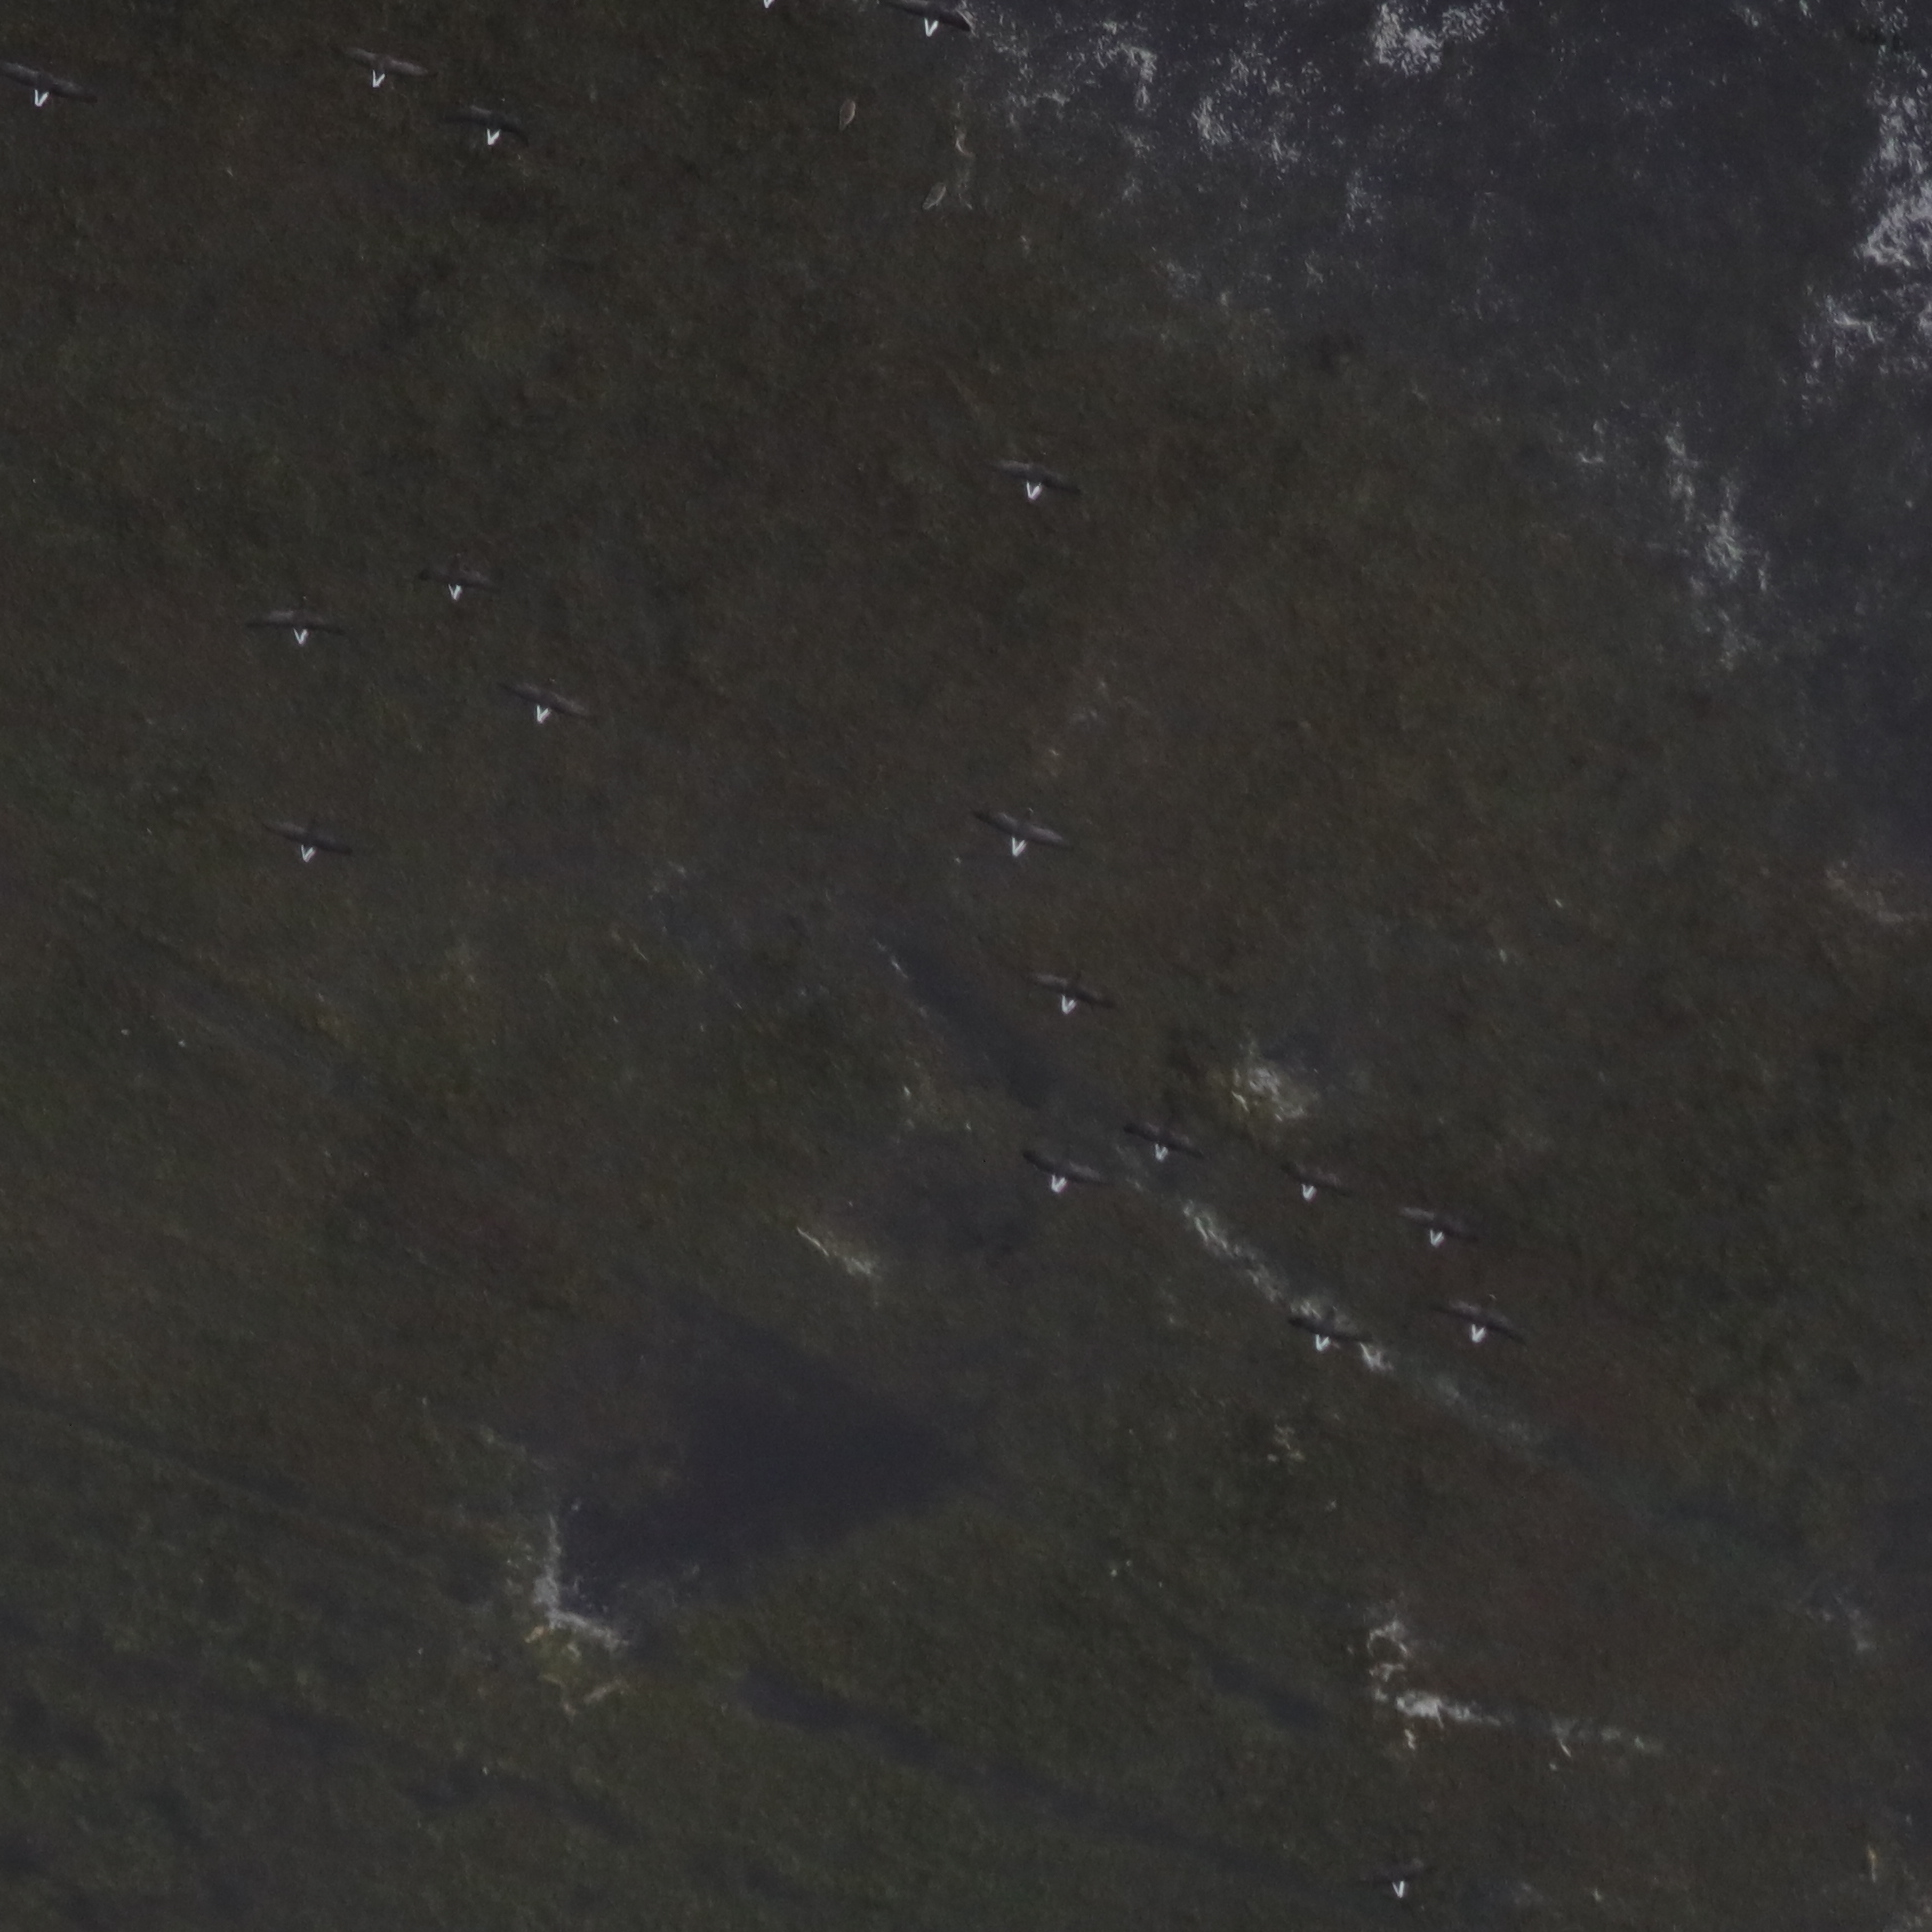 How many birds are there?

20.